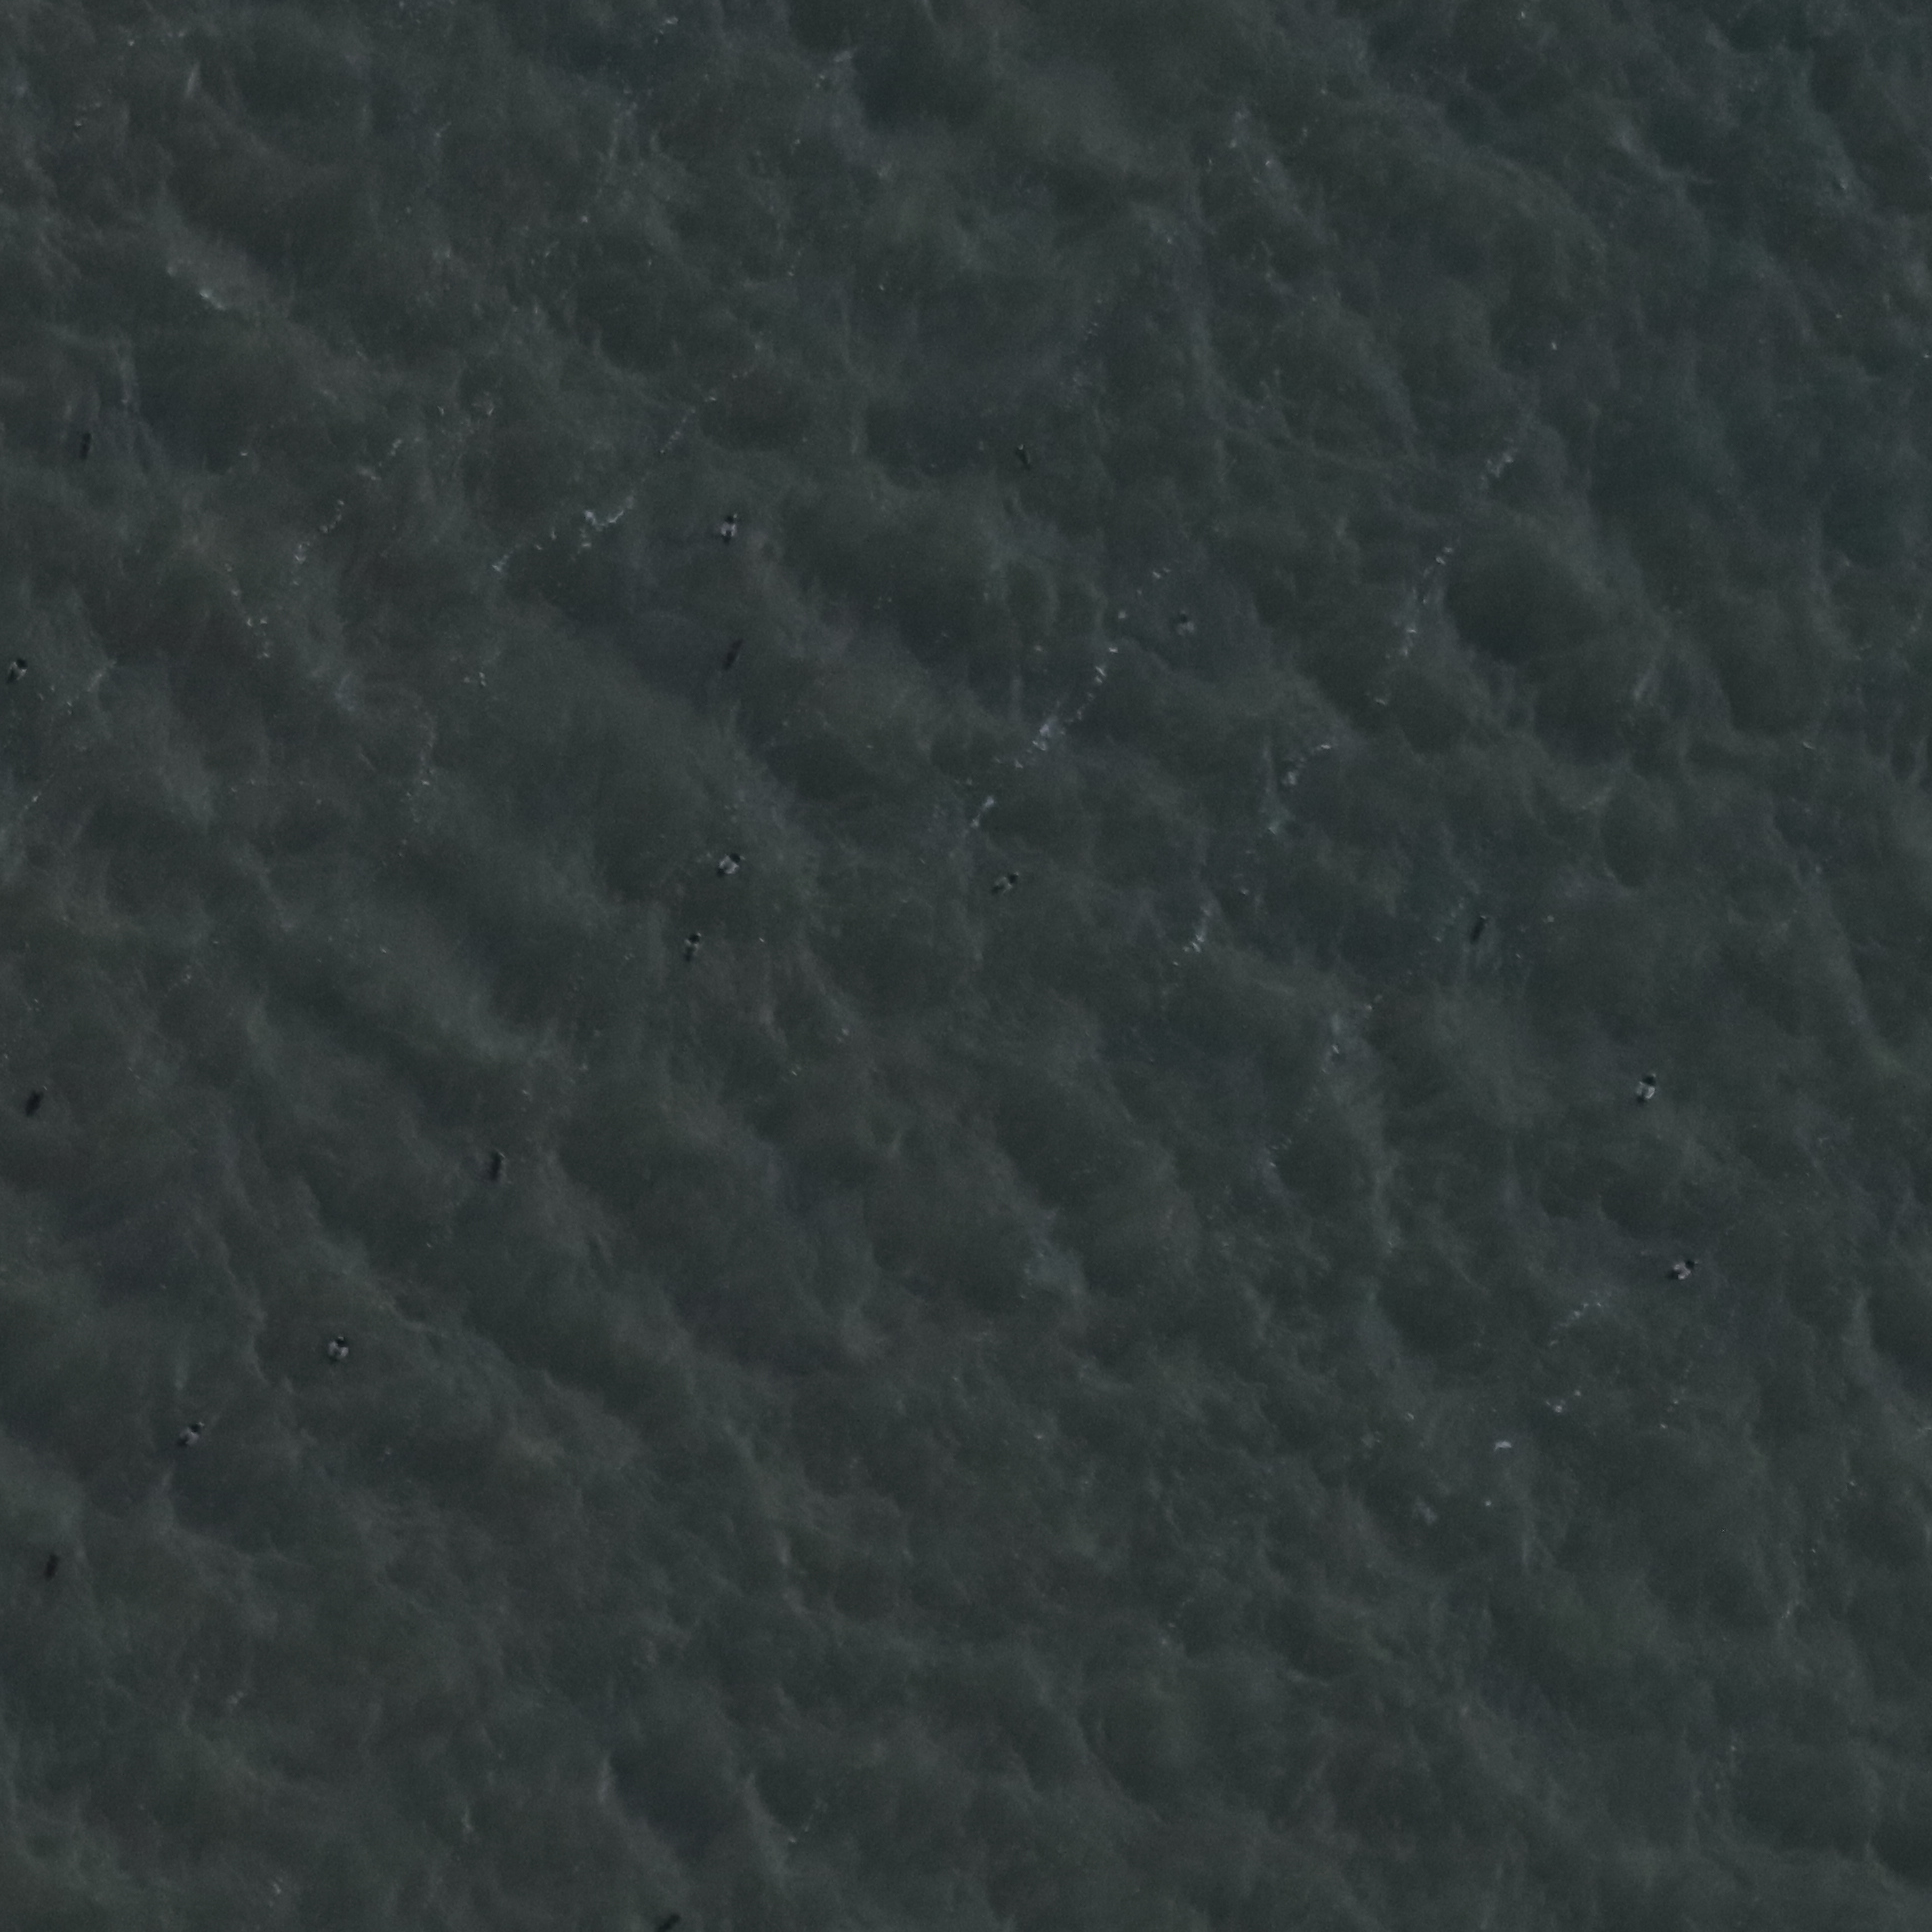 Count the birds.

18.